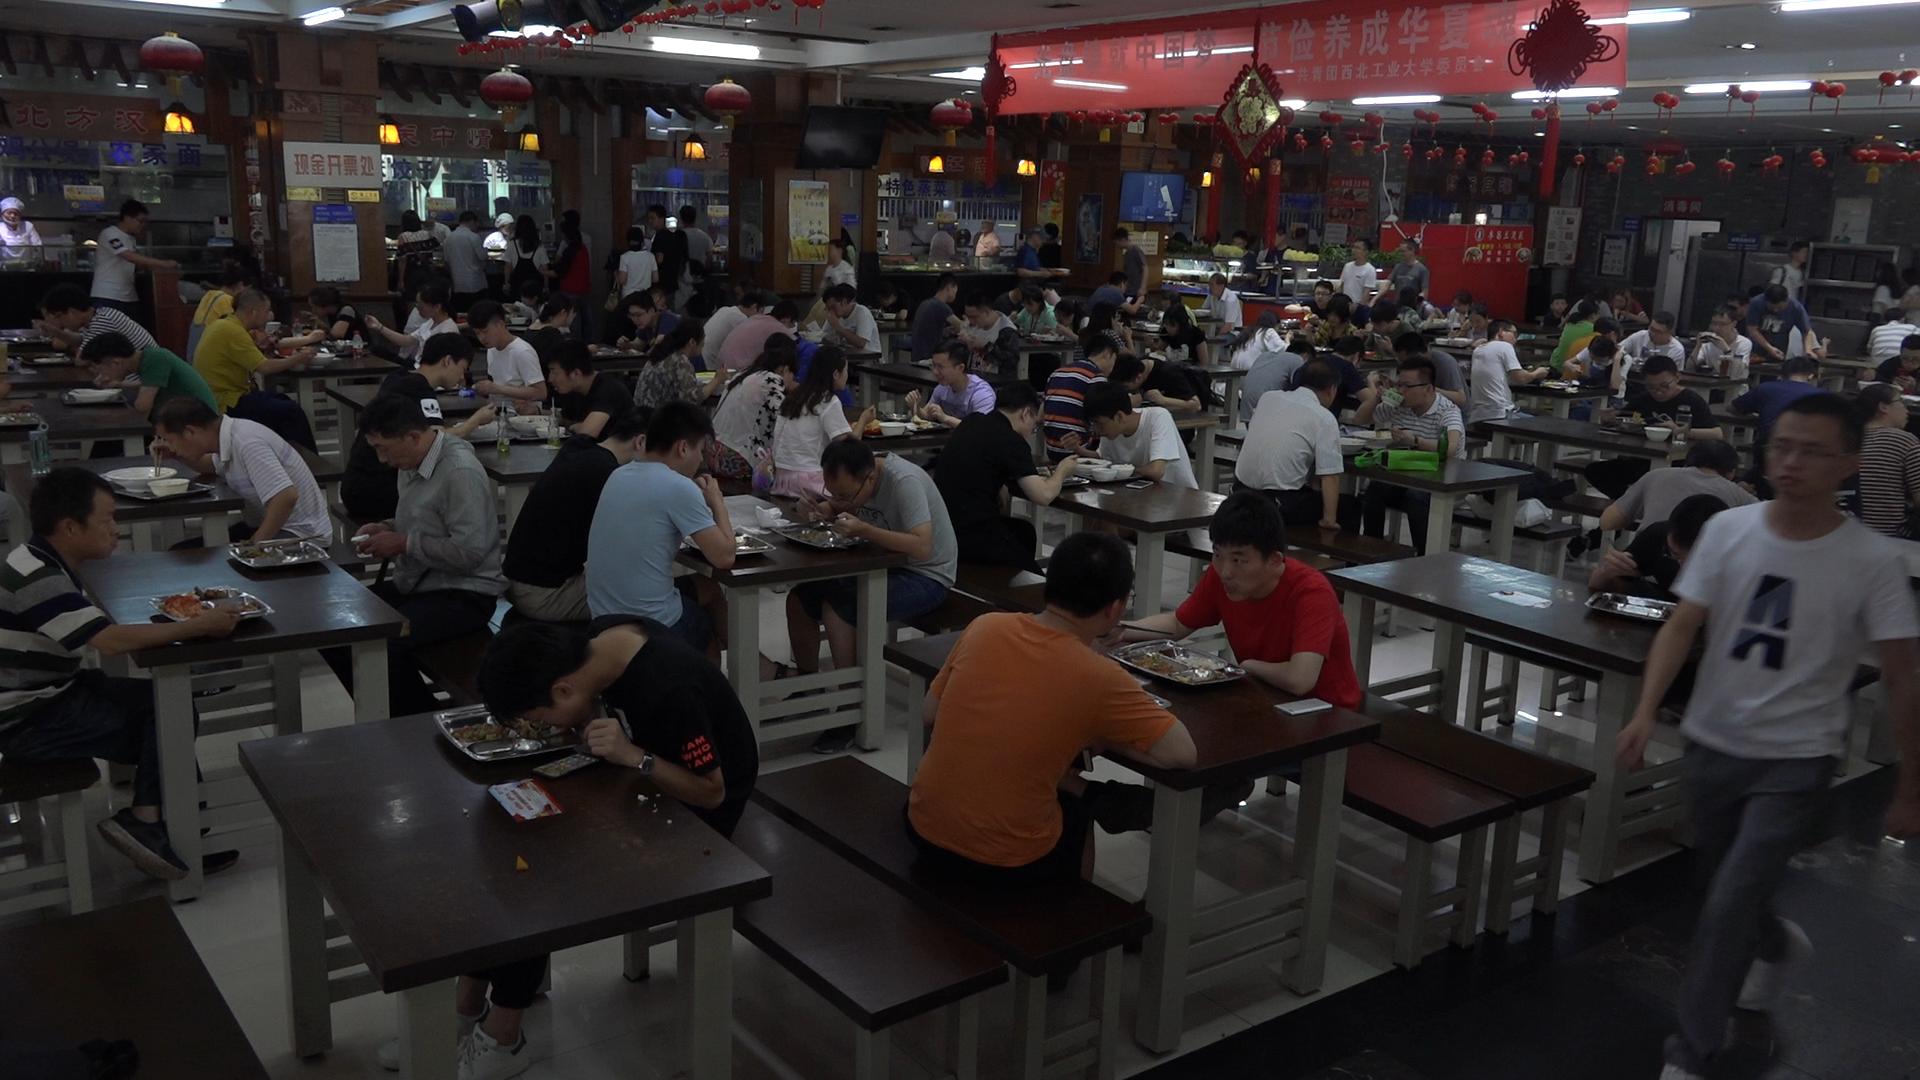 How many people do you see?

111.